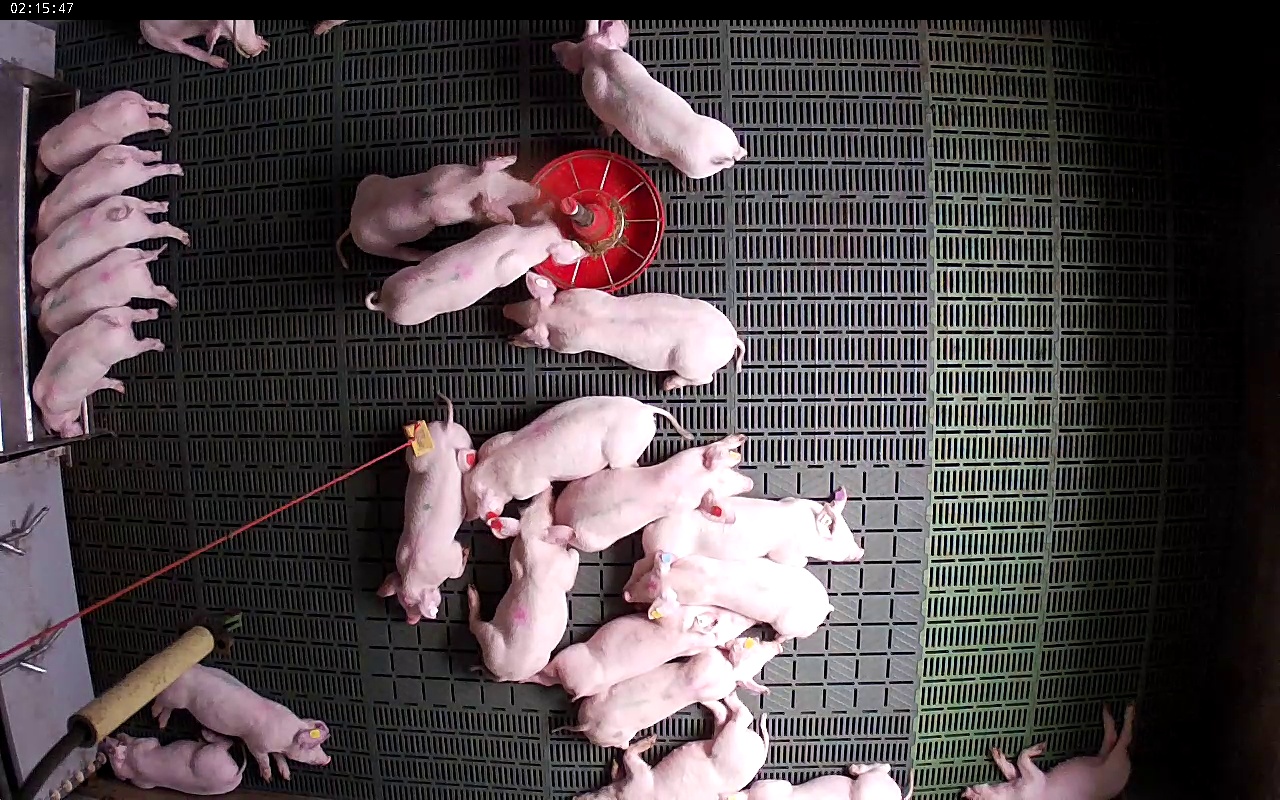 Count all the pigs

23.